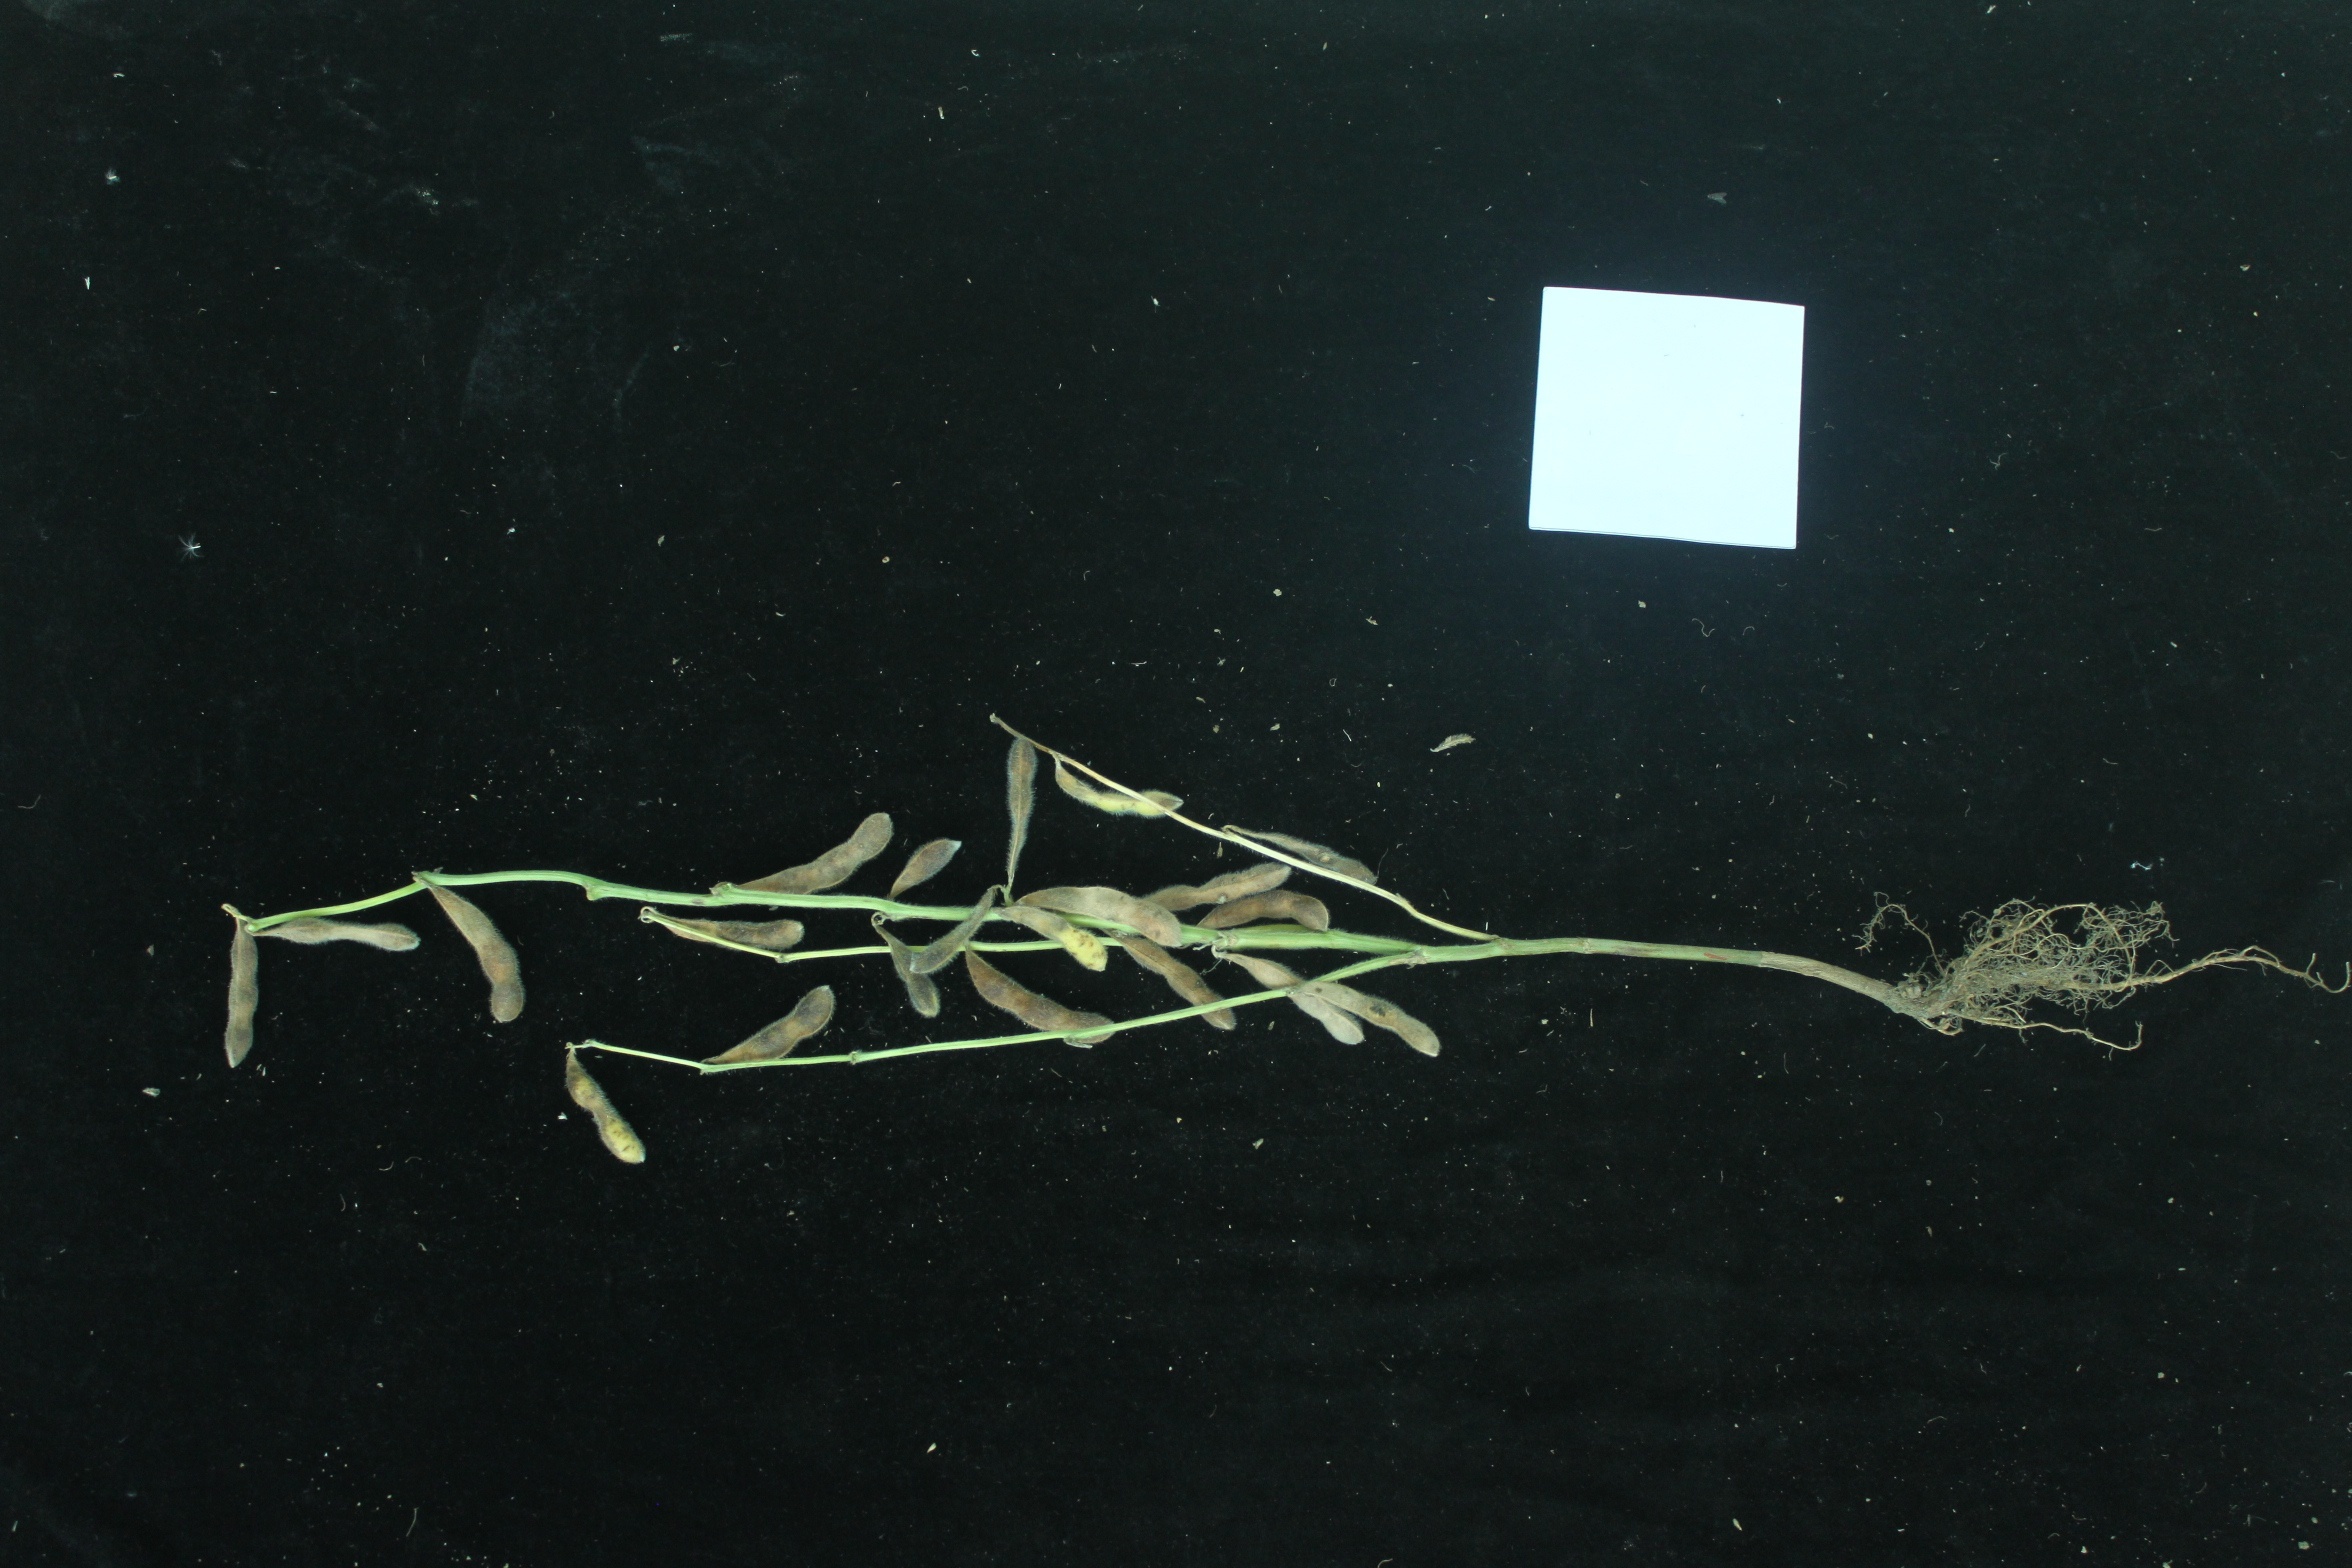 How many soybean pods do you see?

21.